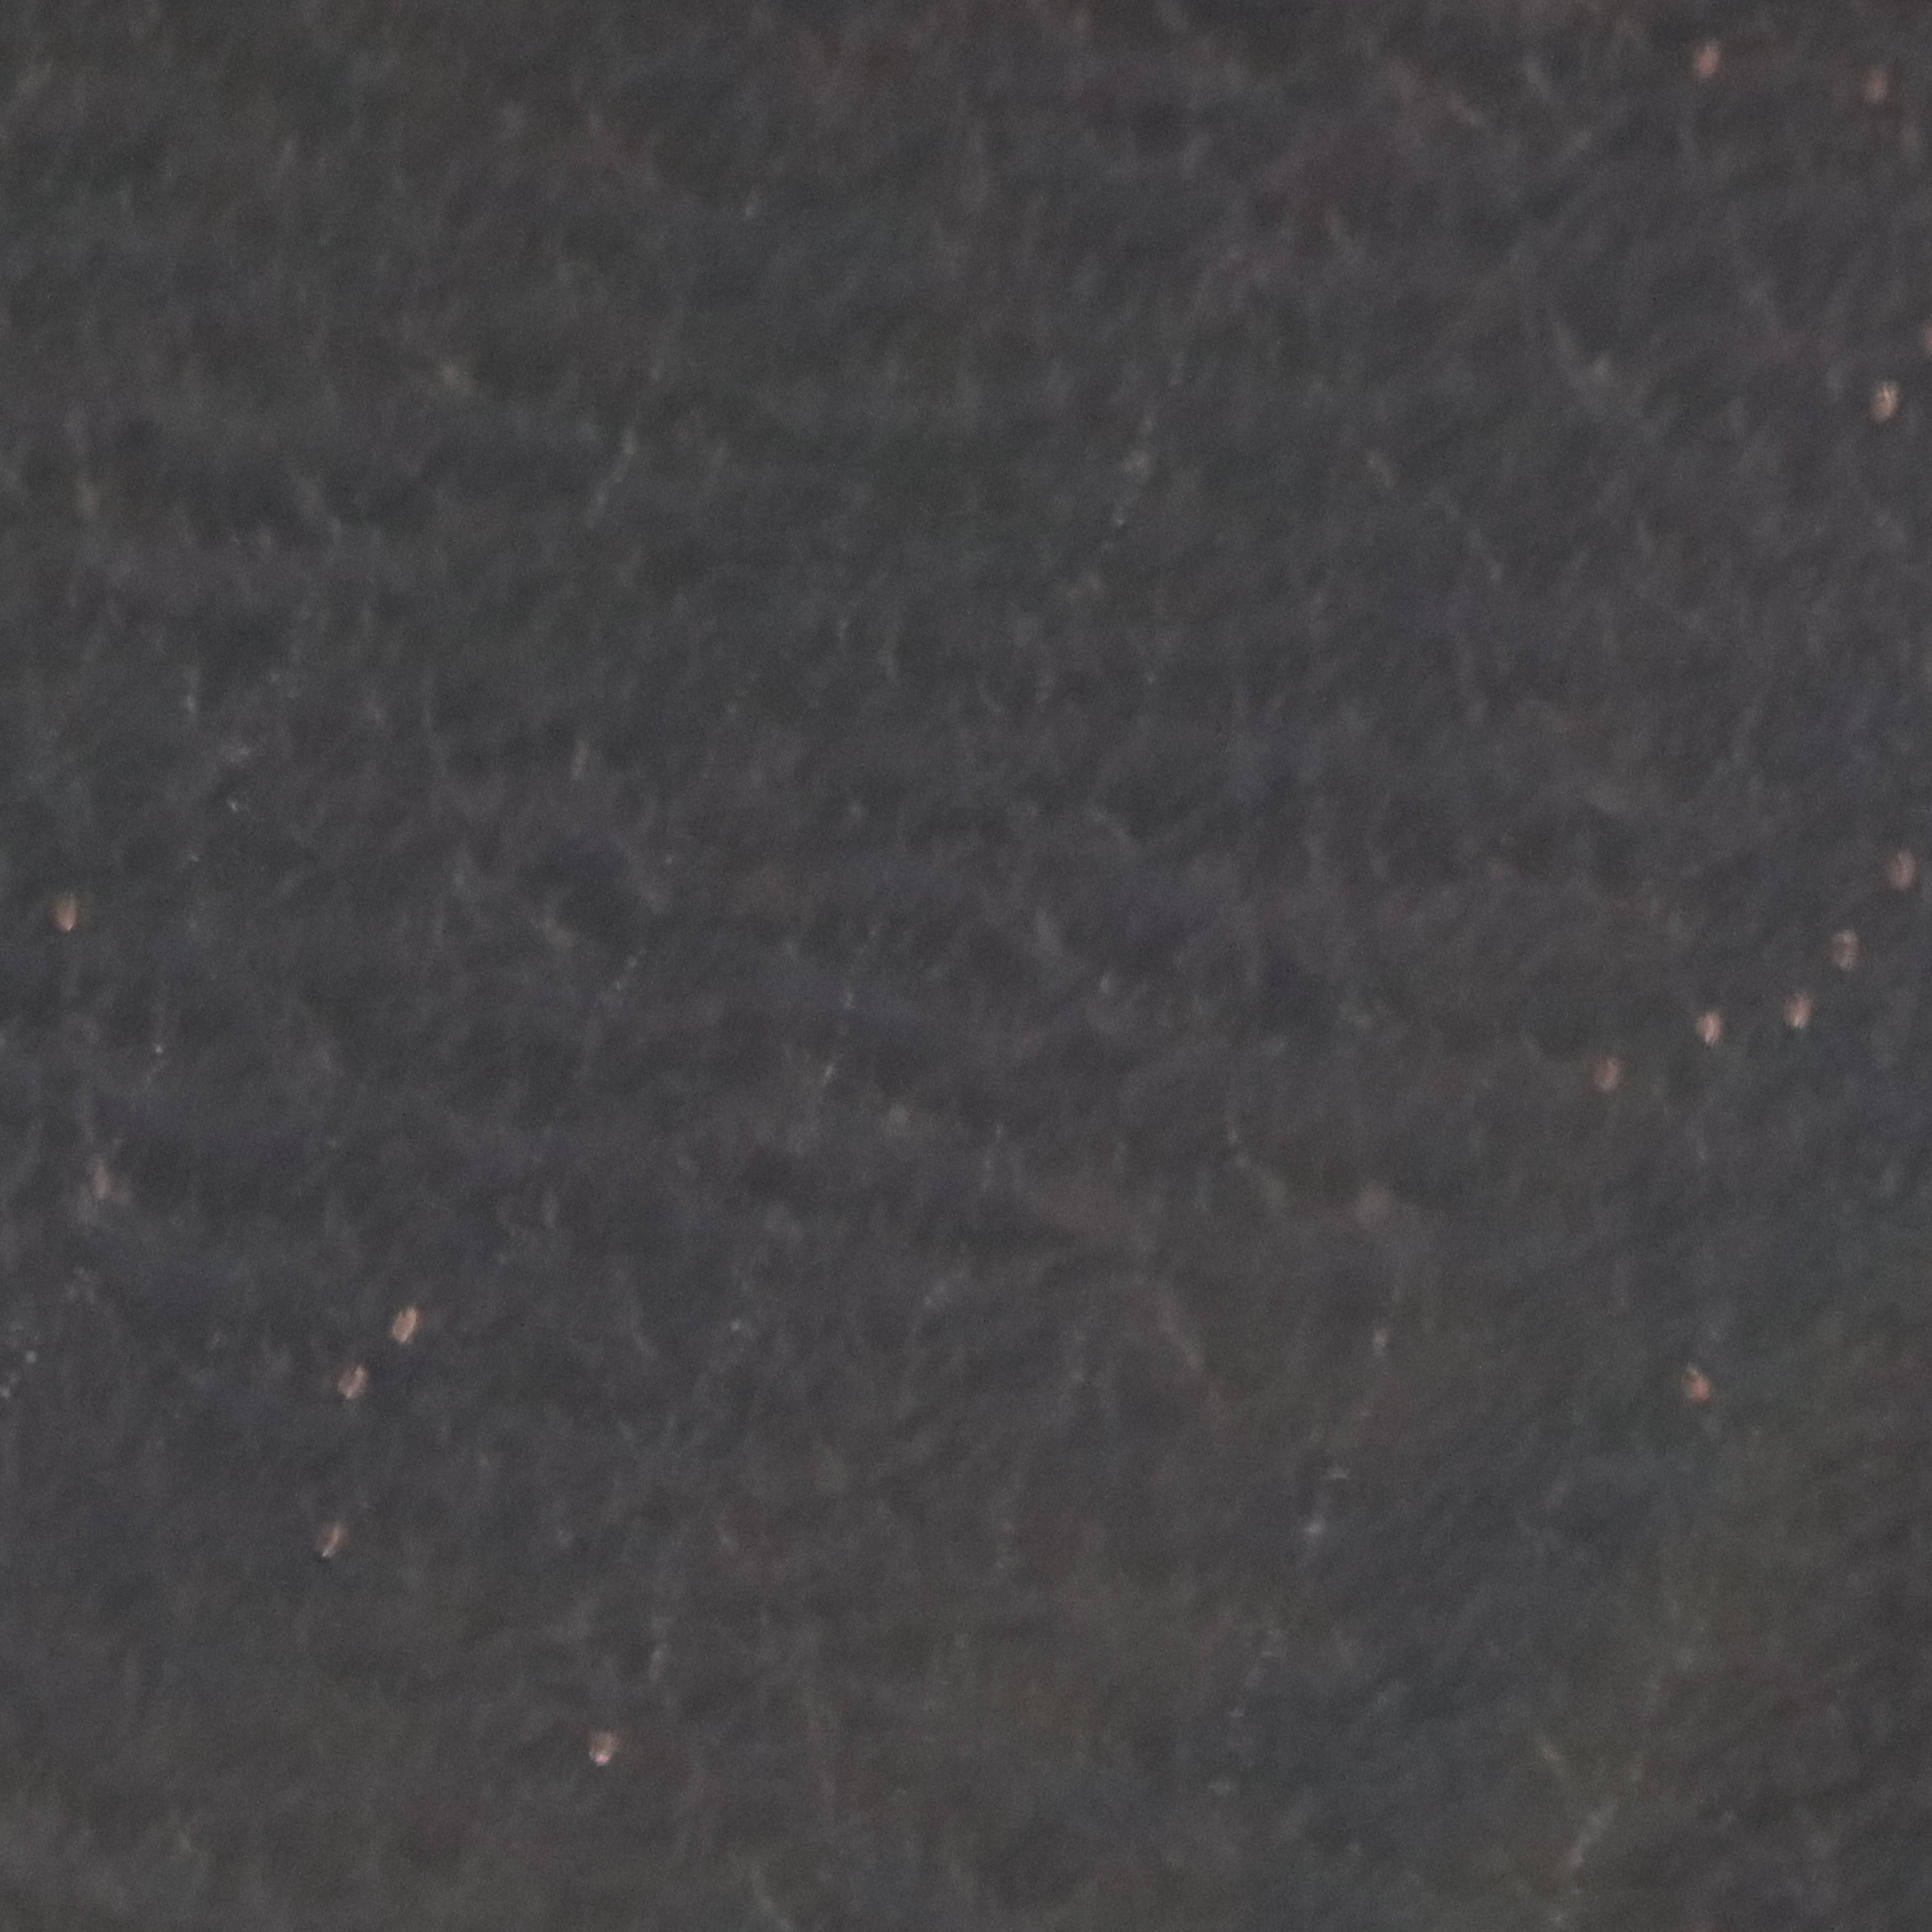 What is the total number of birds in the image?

14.